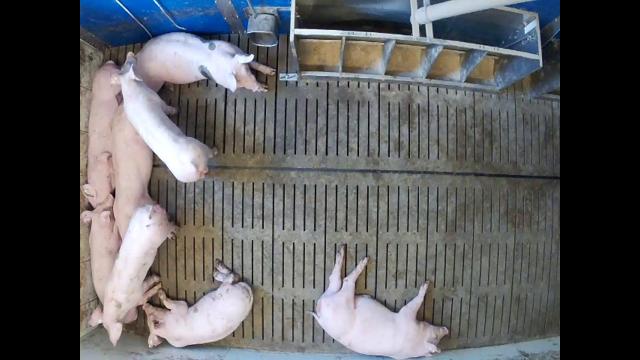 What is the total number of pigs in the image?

8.